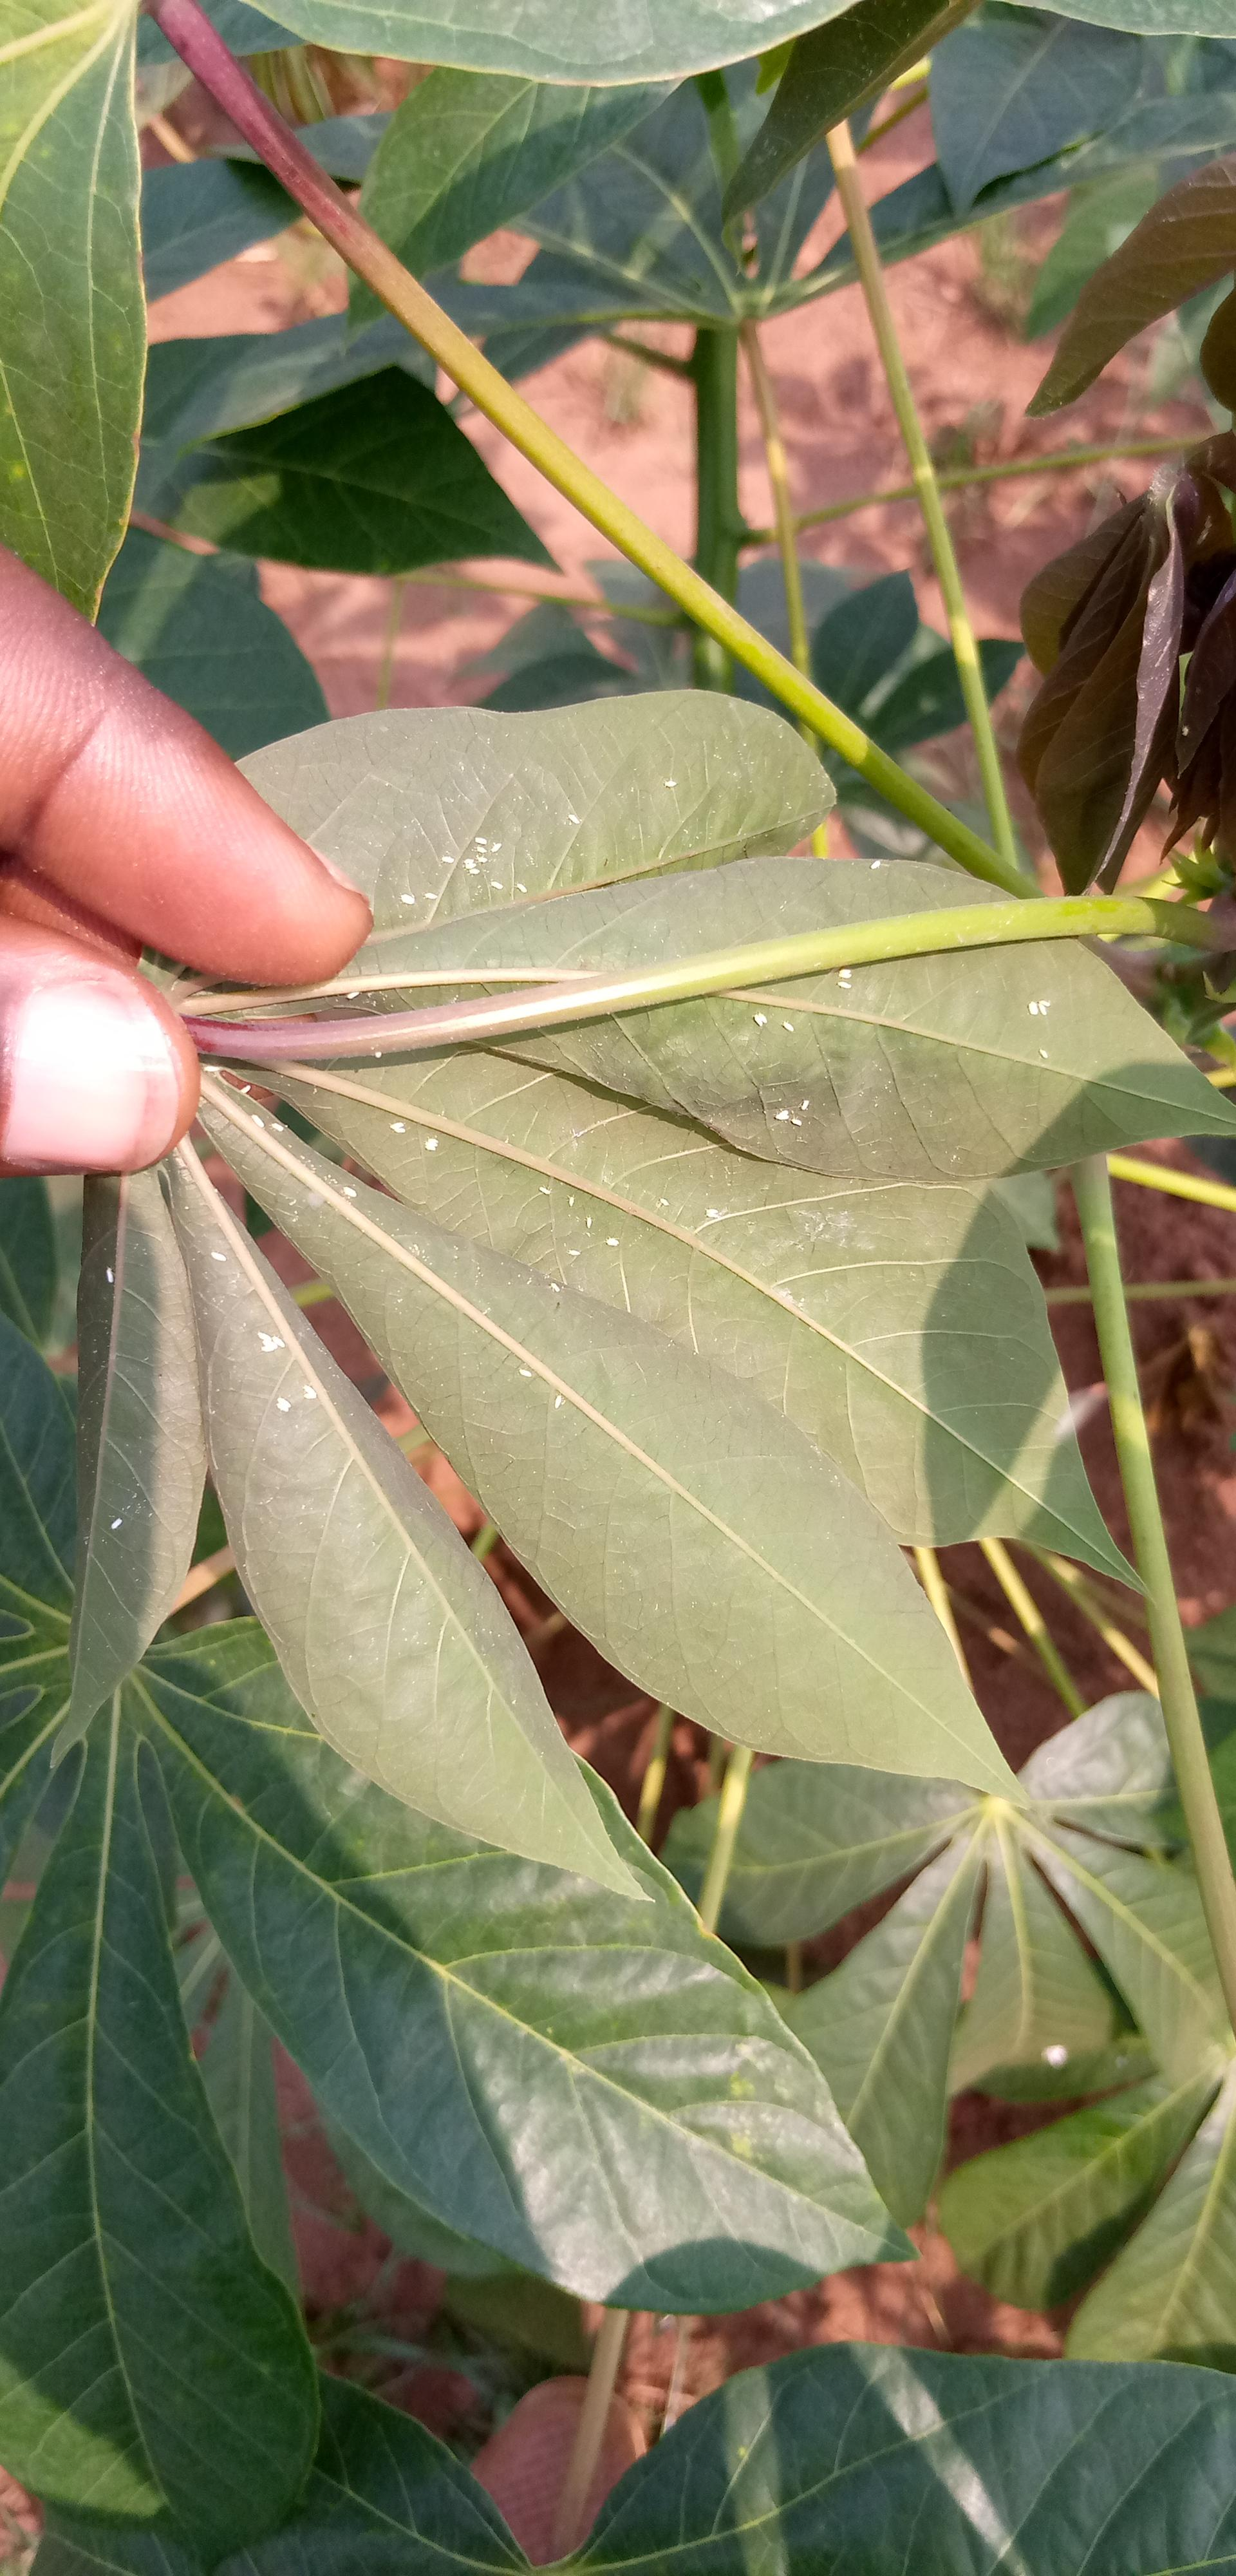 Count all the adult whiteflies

63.